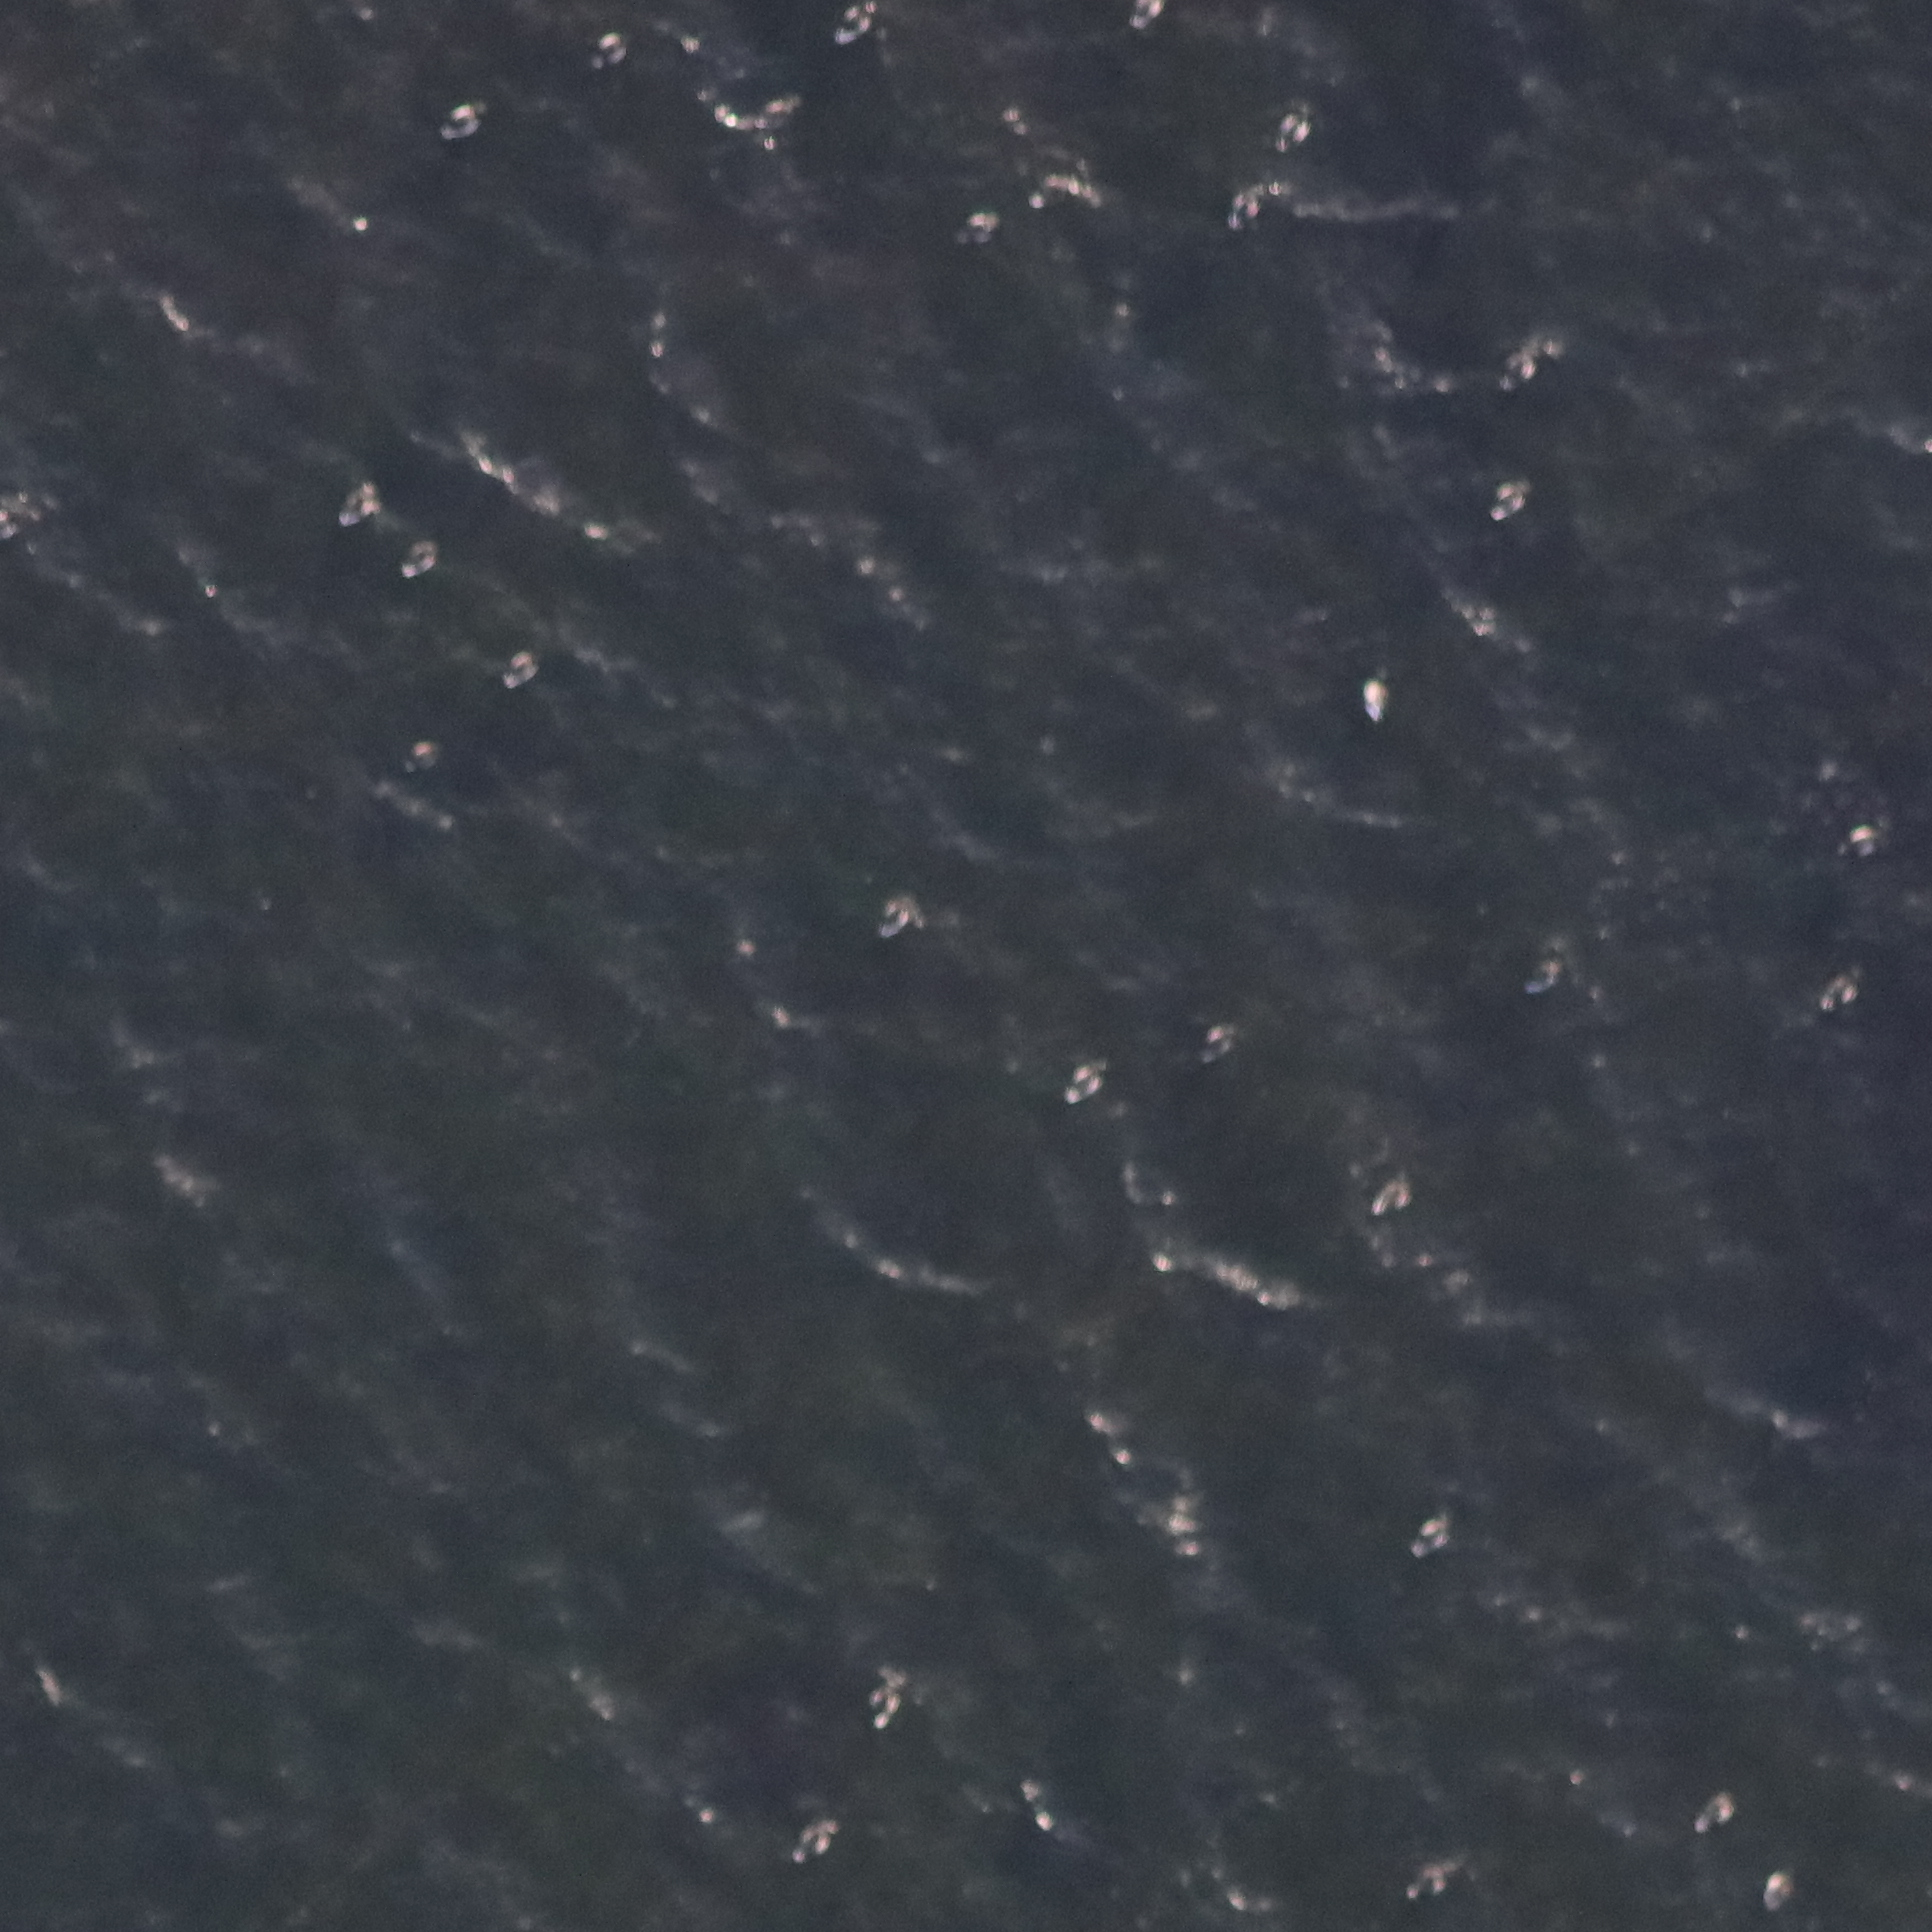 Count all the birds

27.